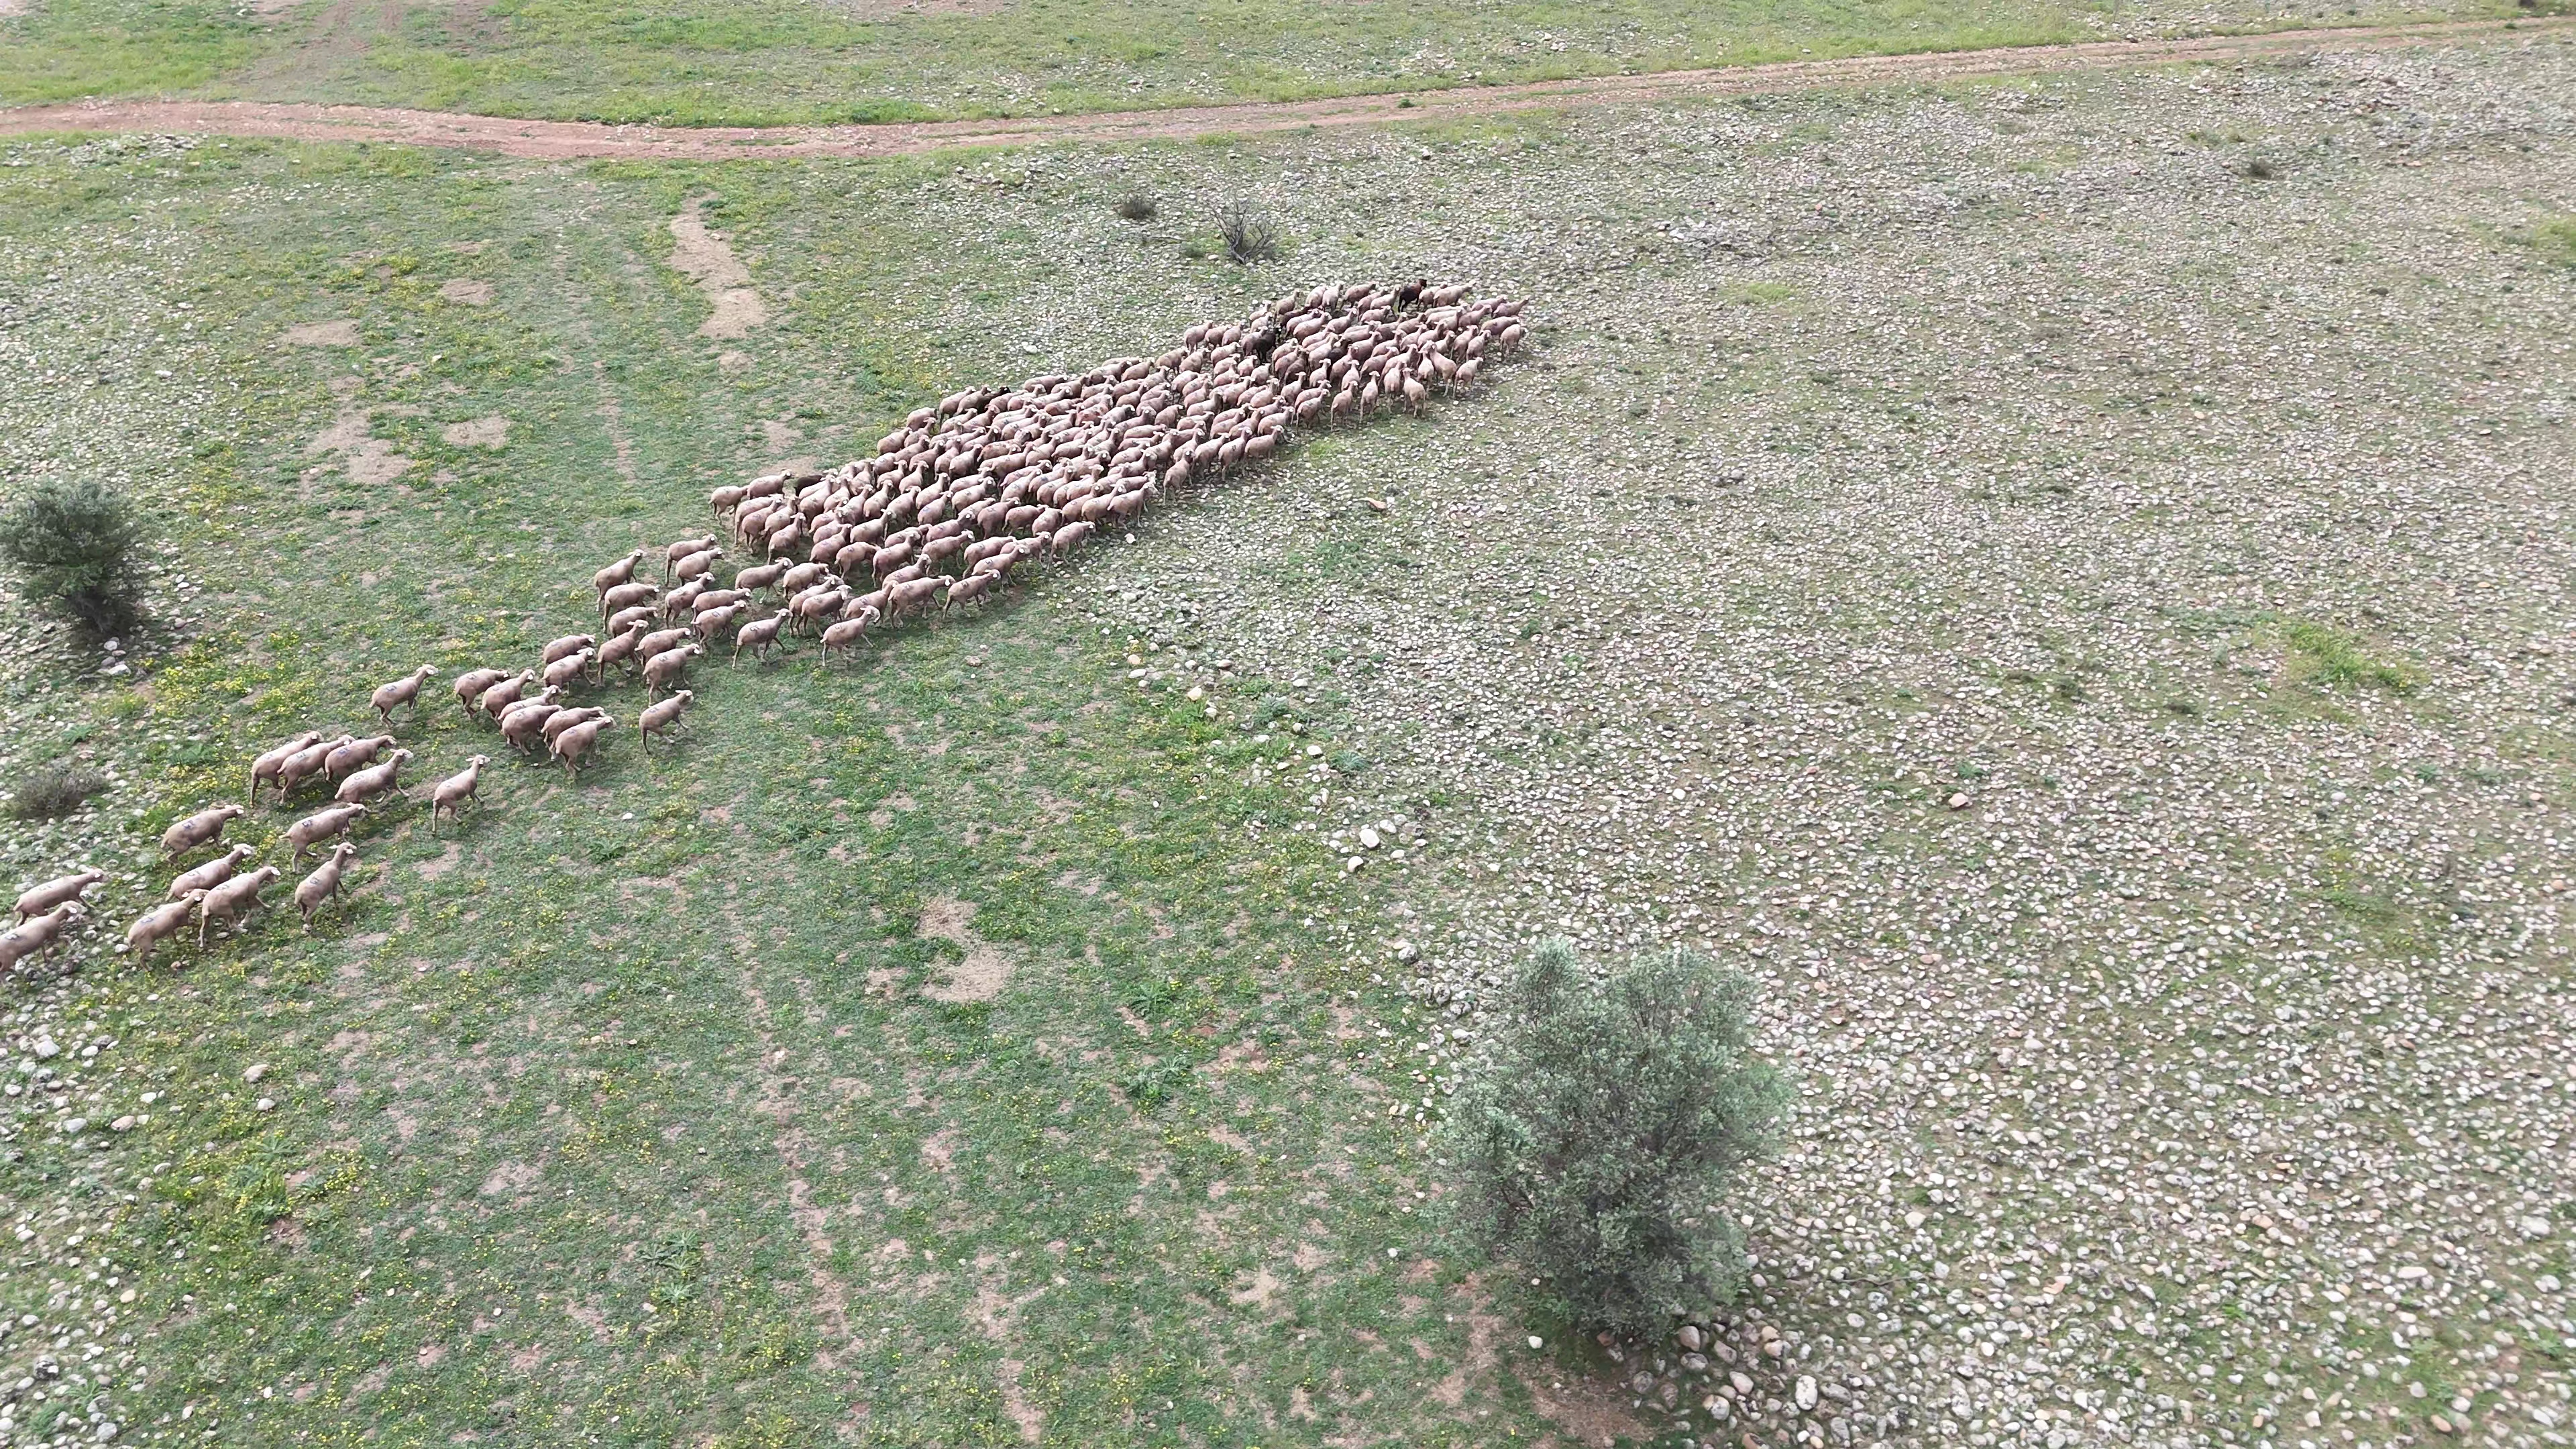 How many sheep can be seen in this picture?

236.